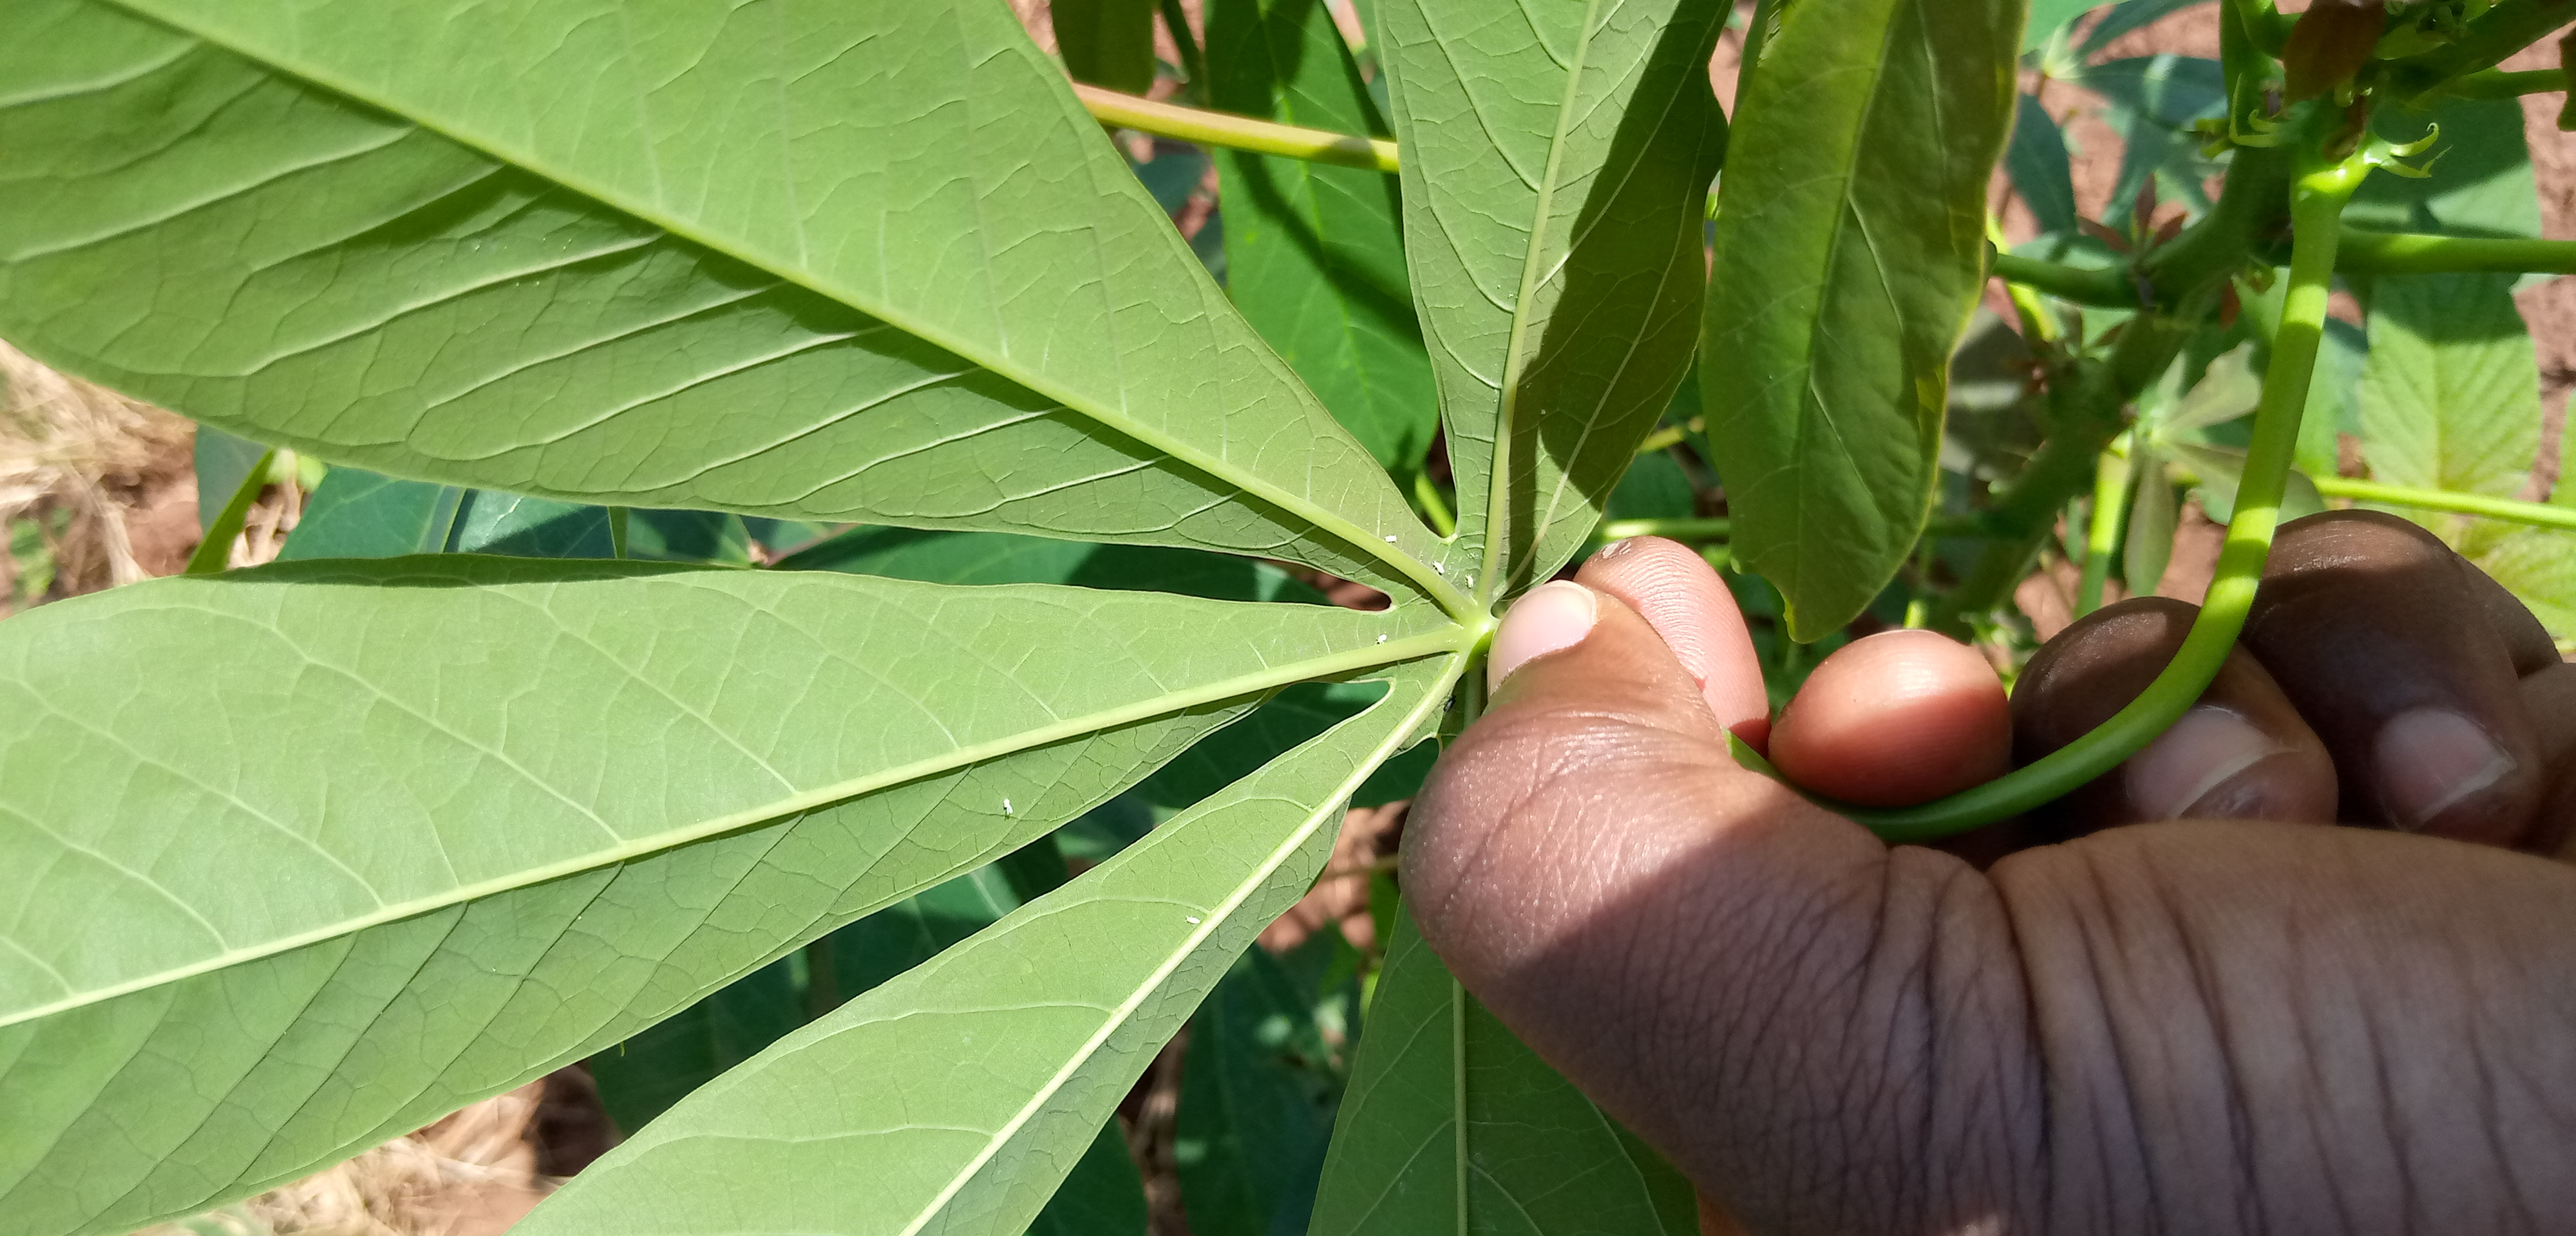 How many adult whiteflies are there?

6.